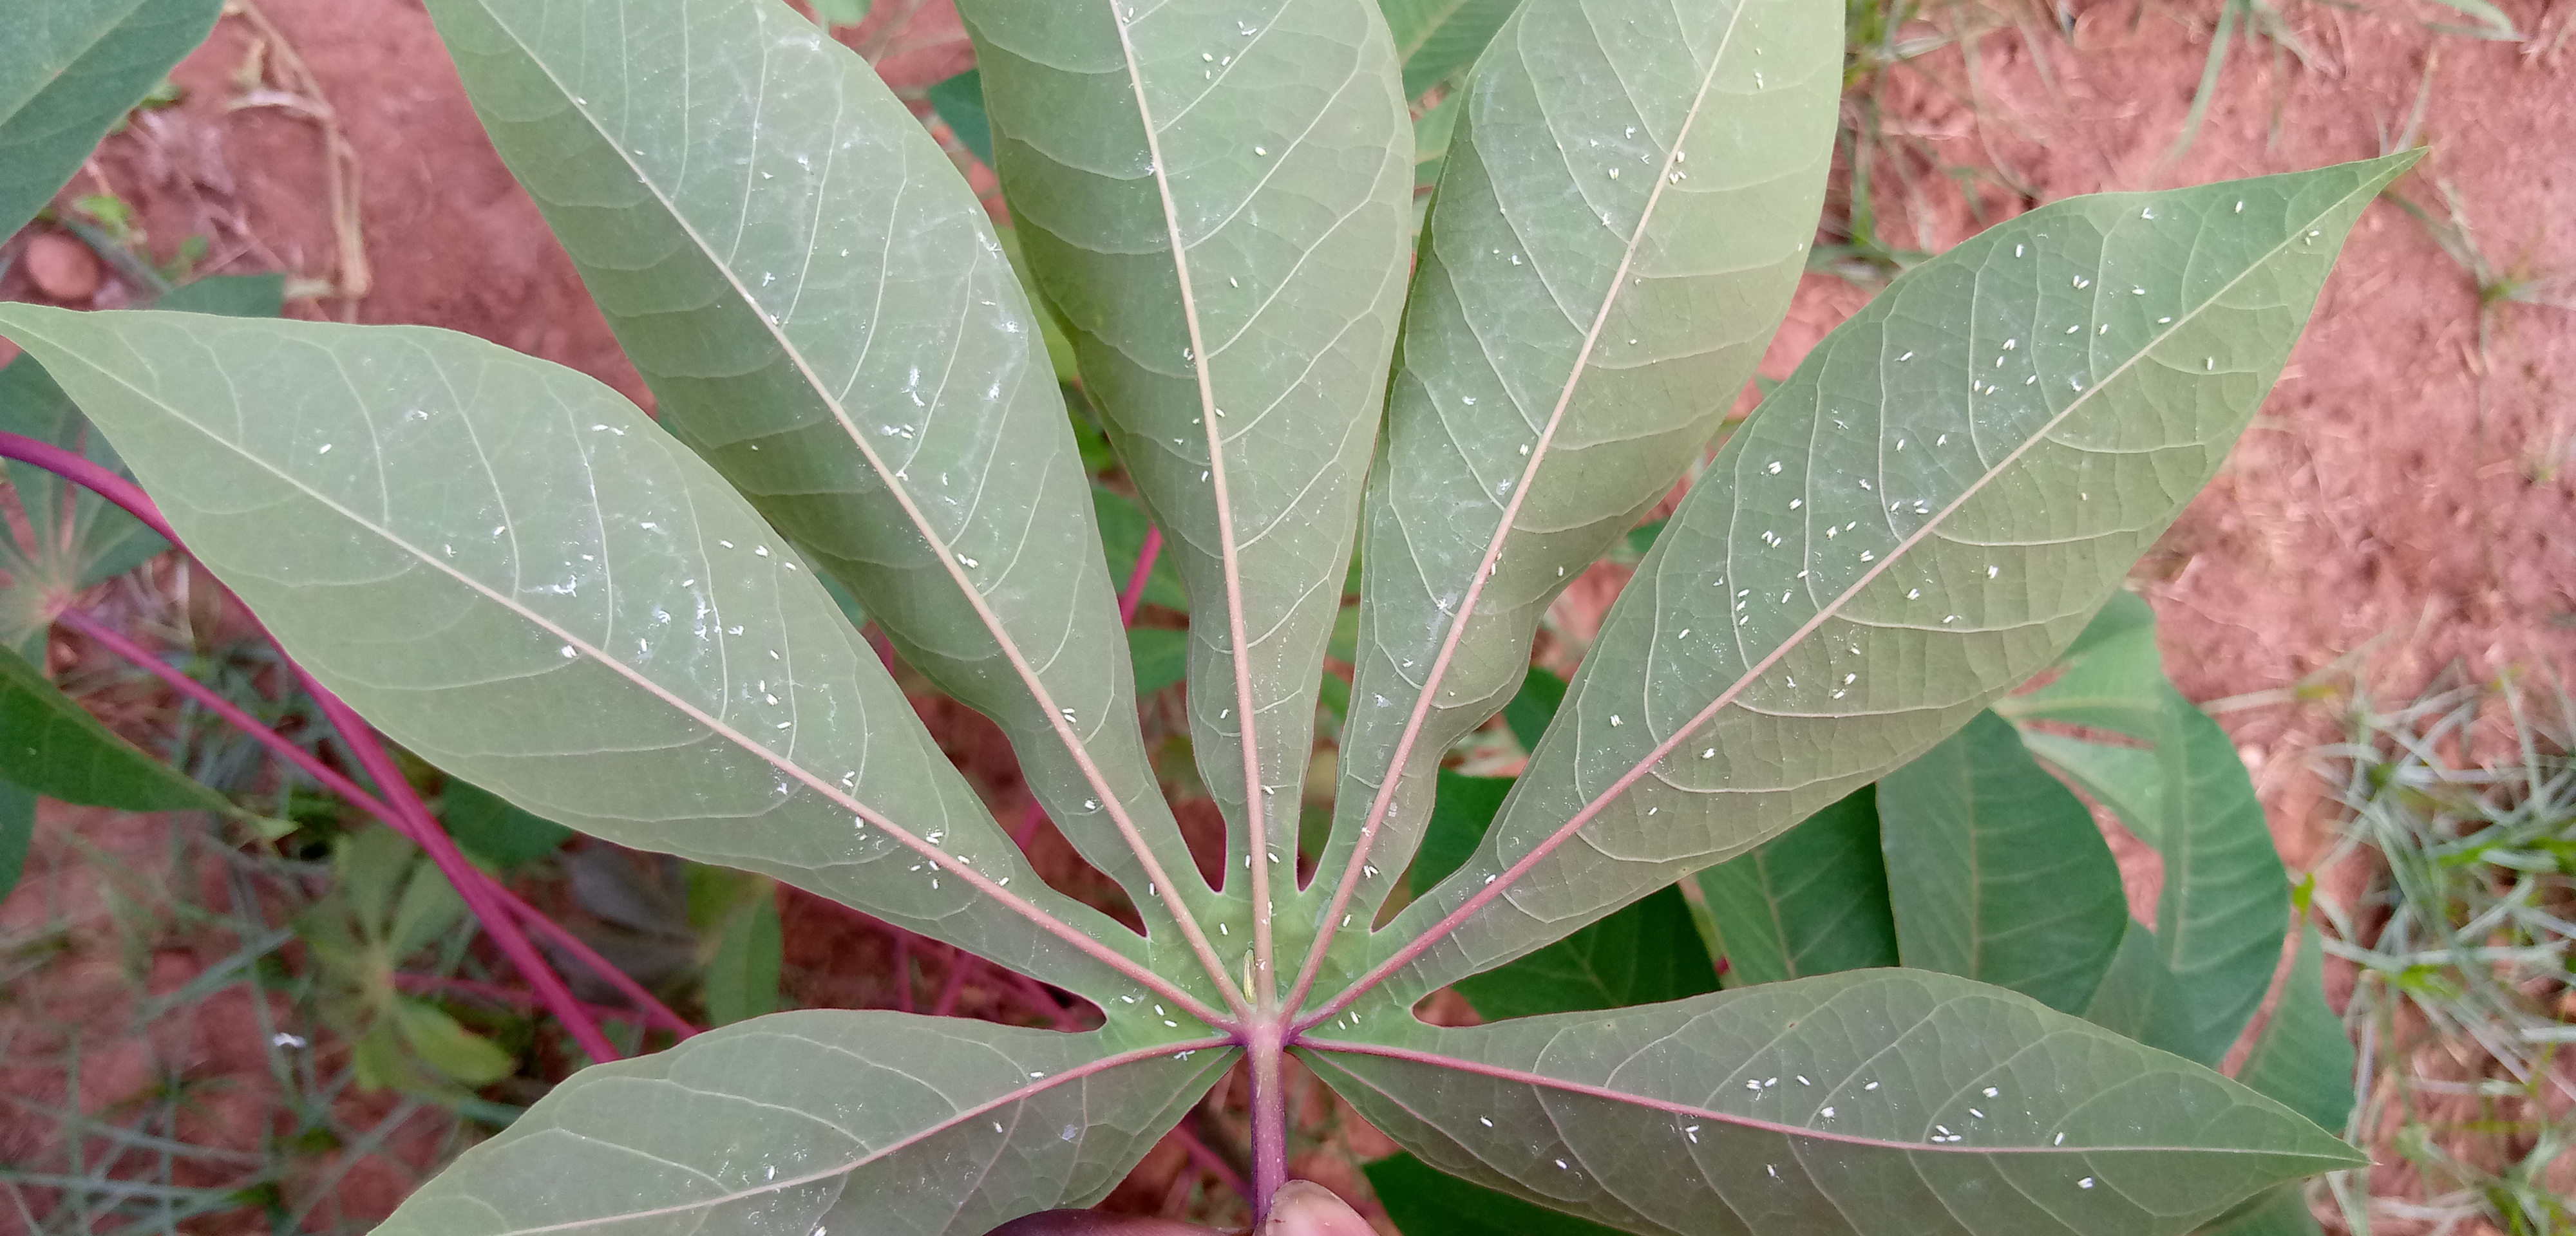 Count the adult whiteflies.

179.